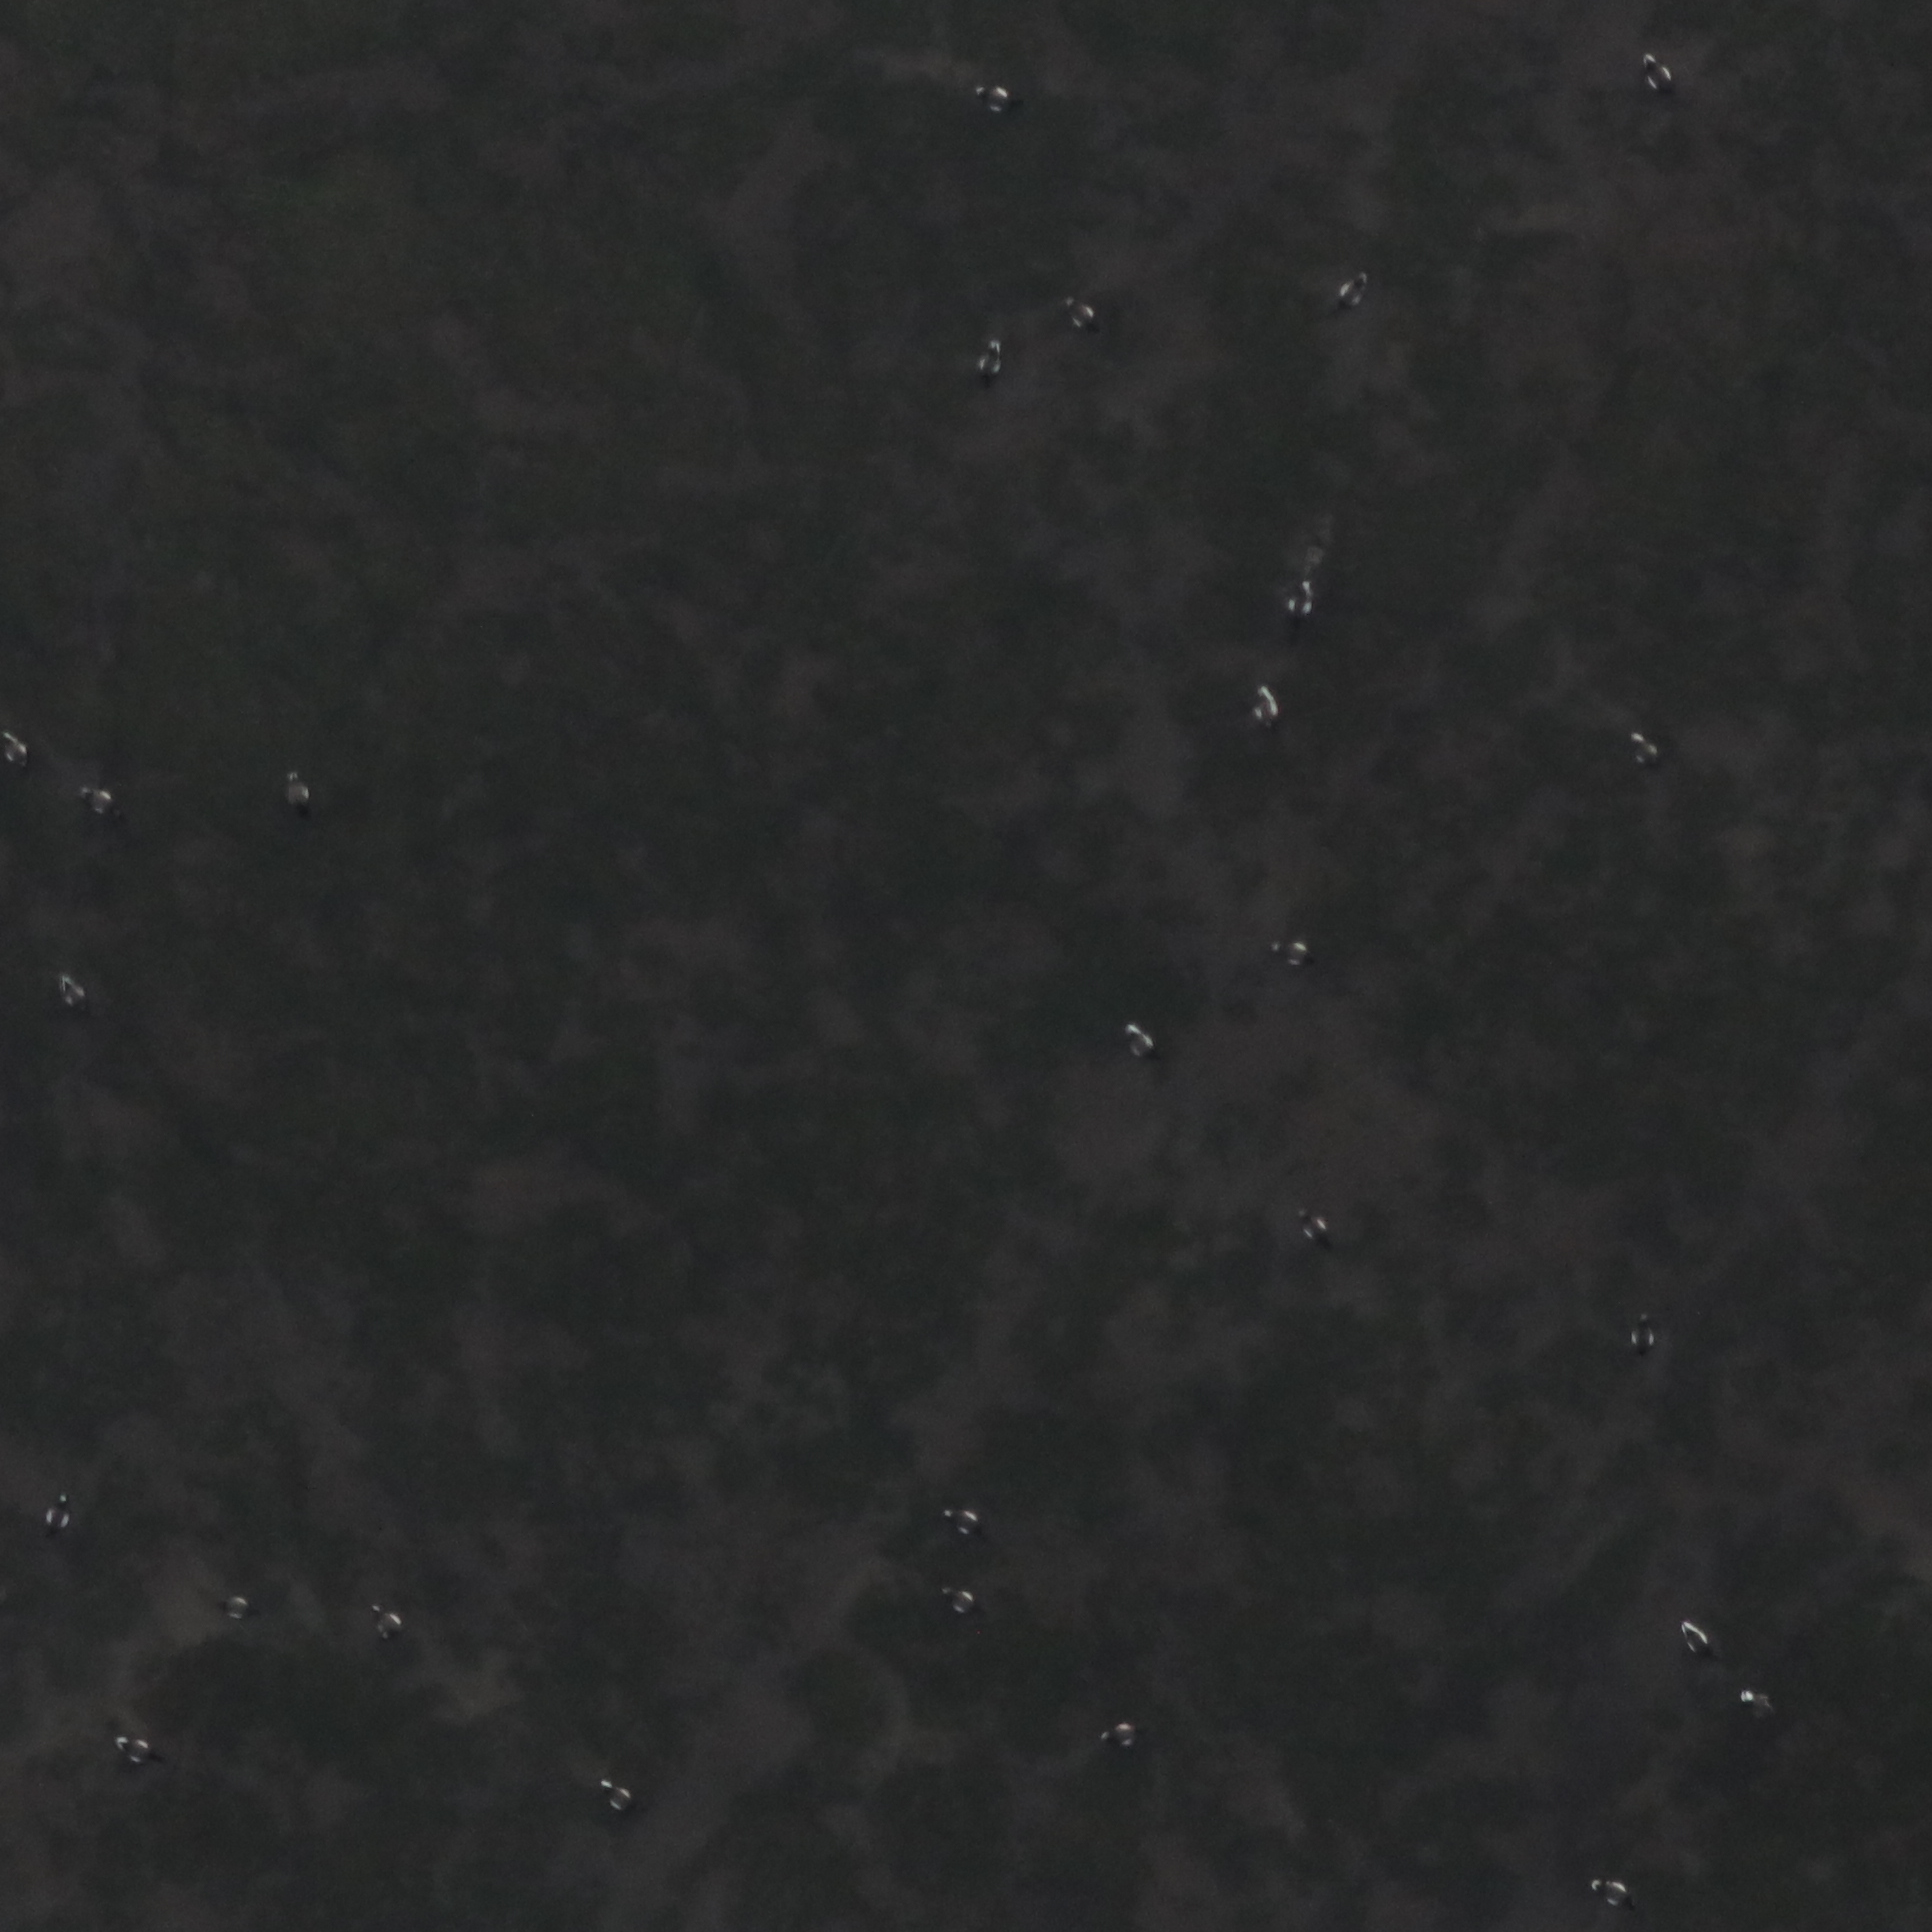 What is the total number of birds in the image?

27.